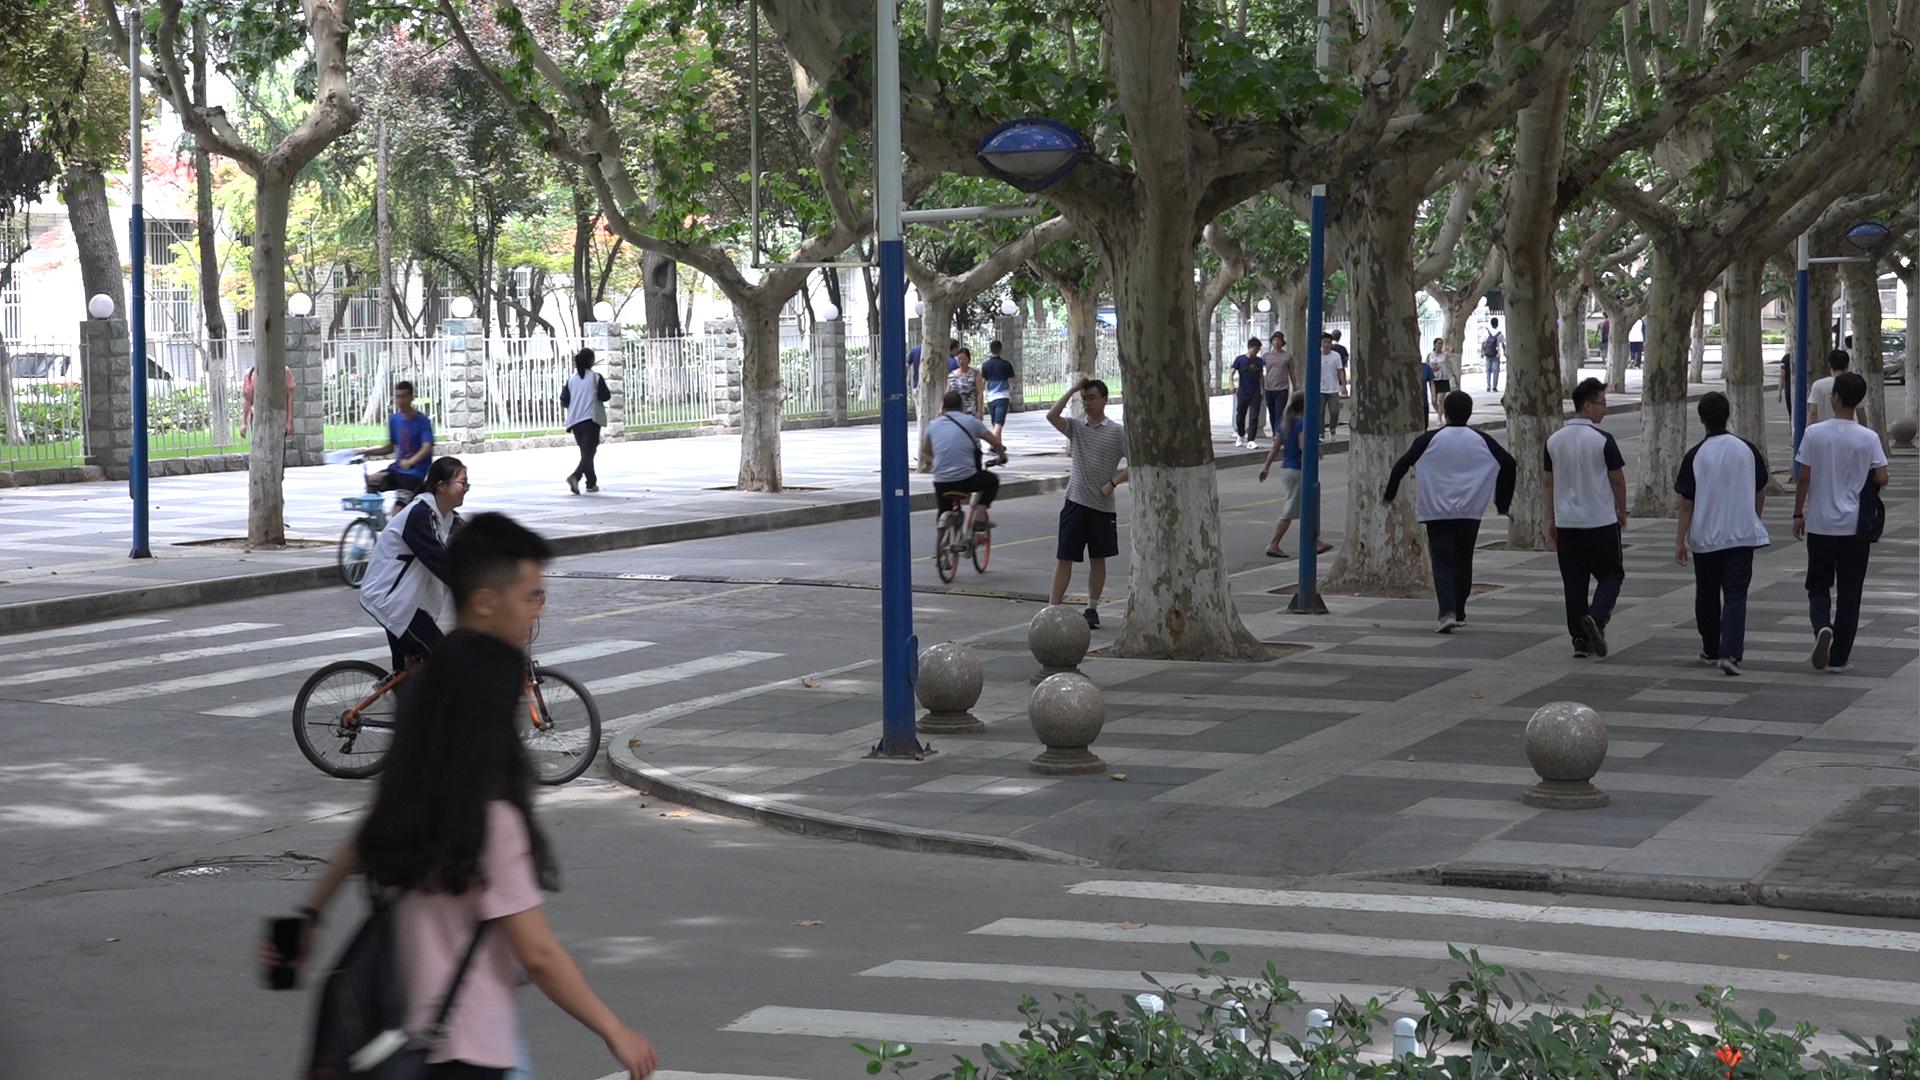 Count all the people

22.